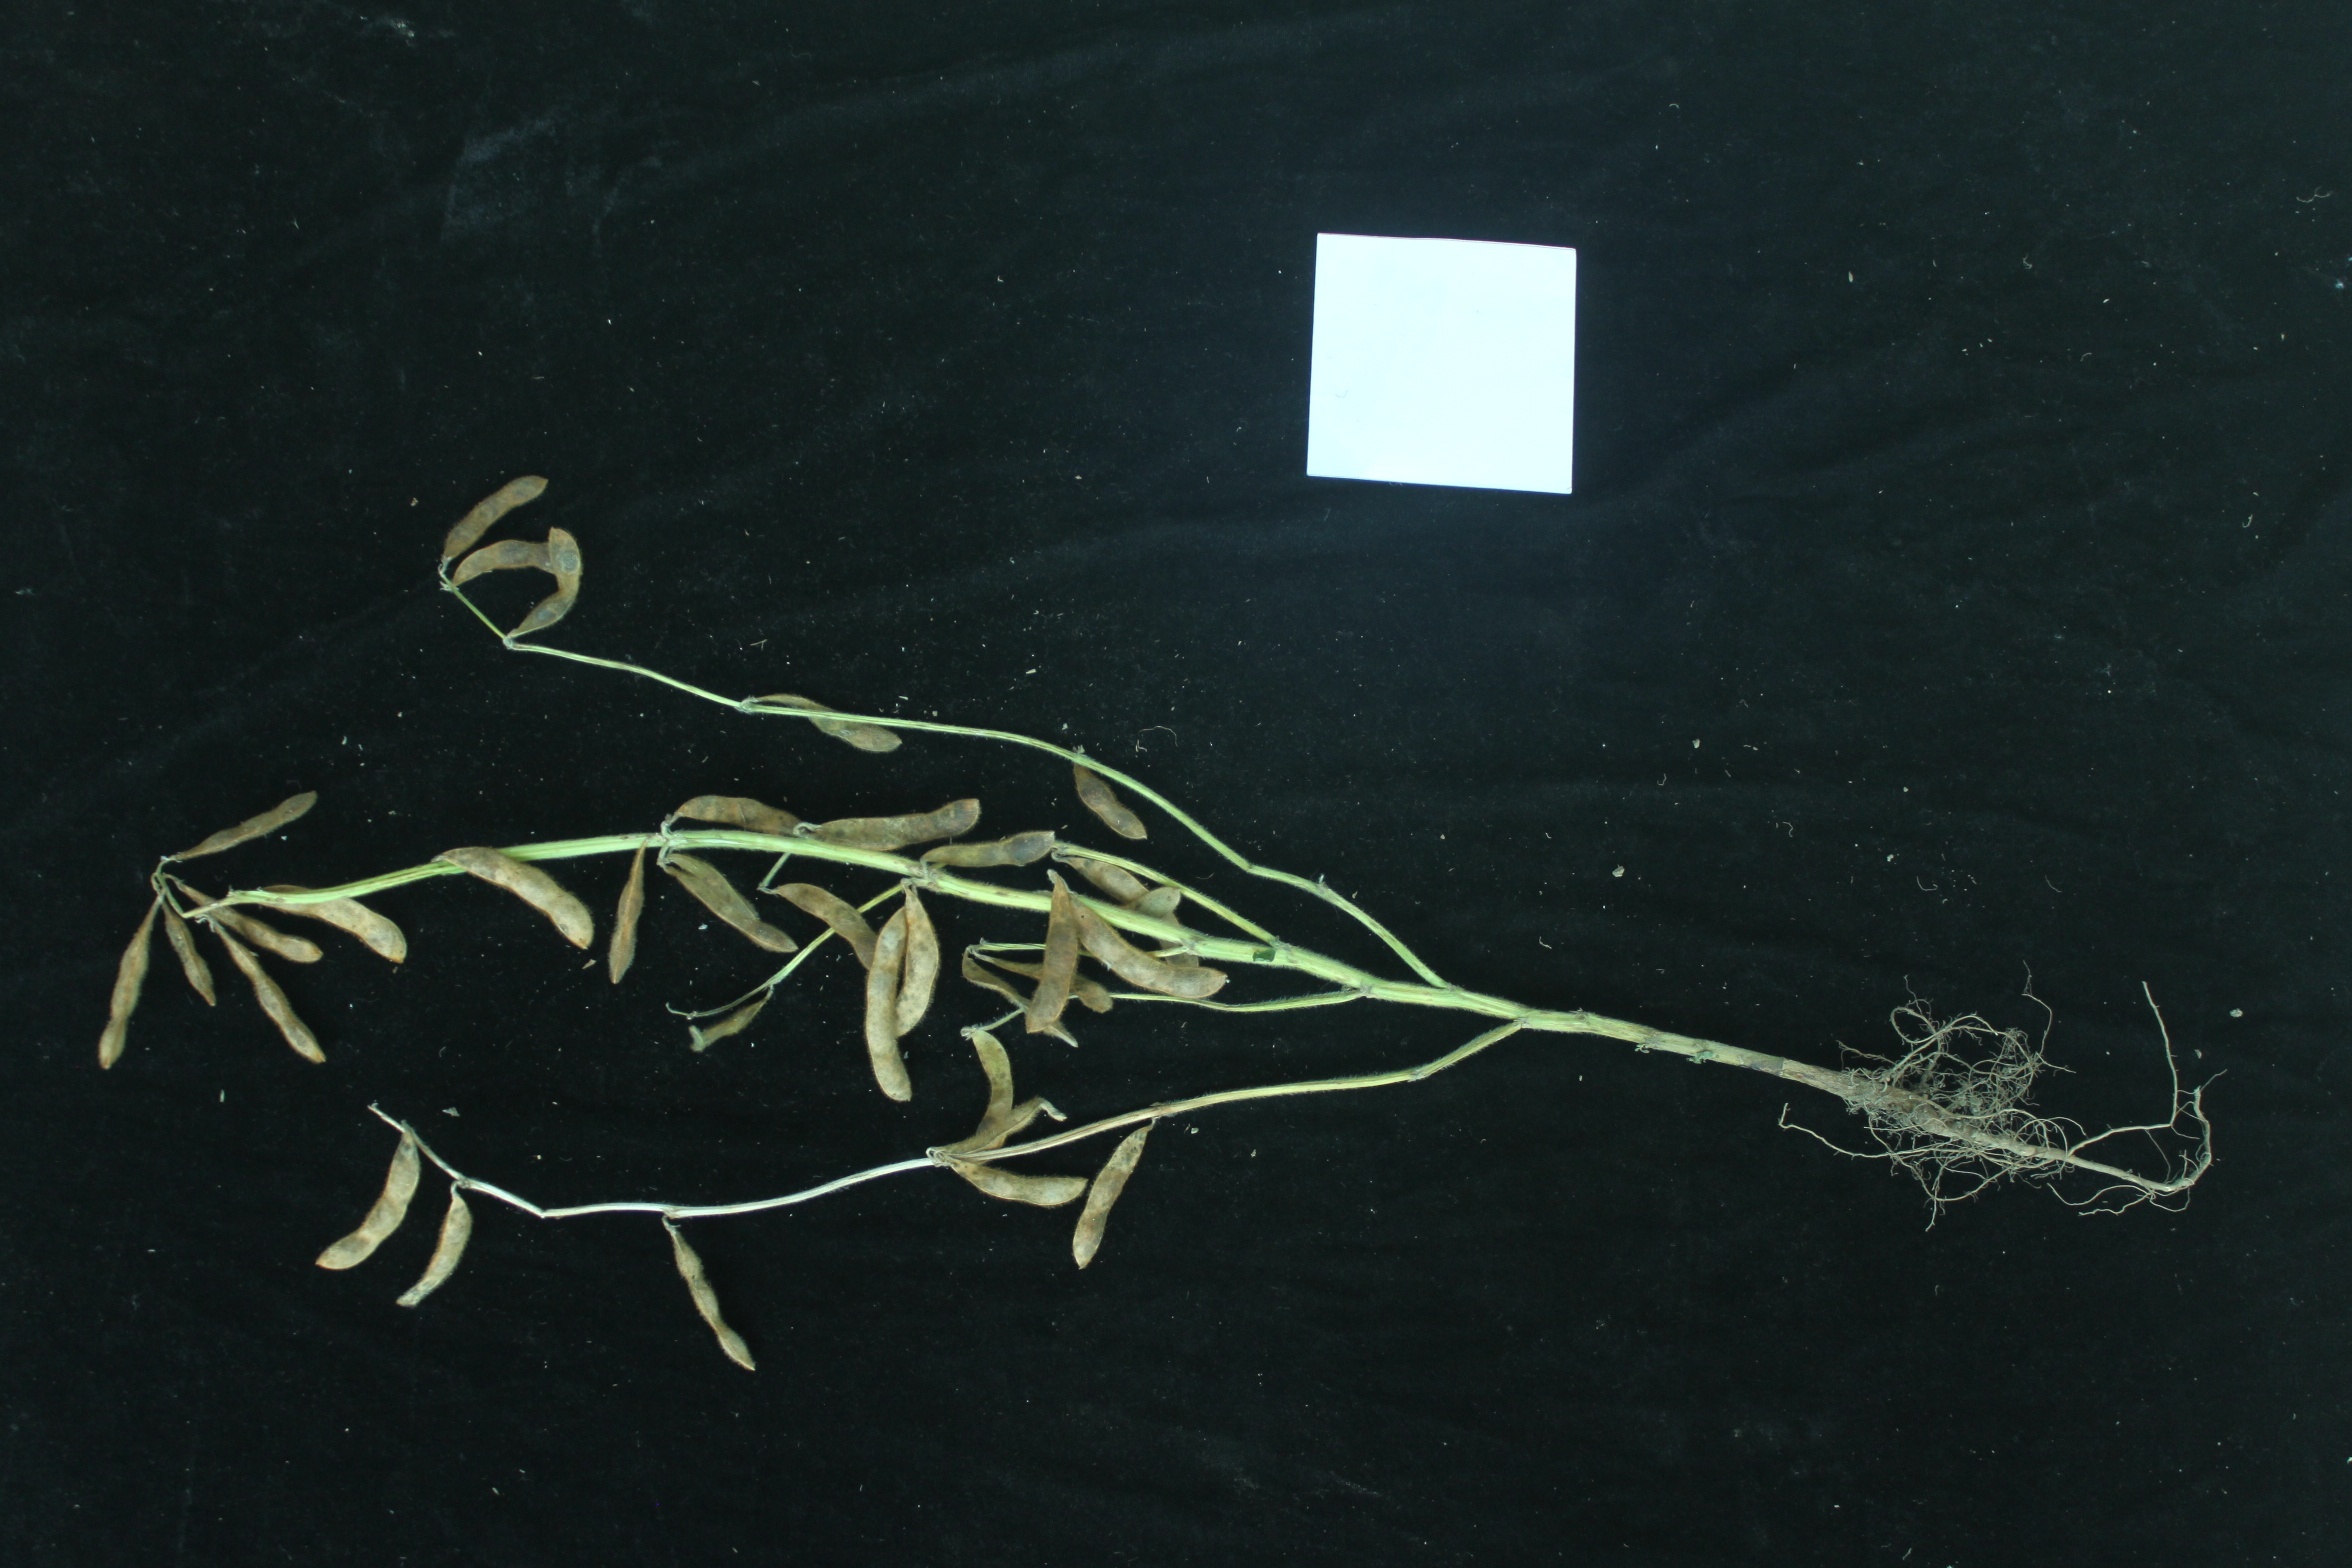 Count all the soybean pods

35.